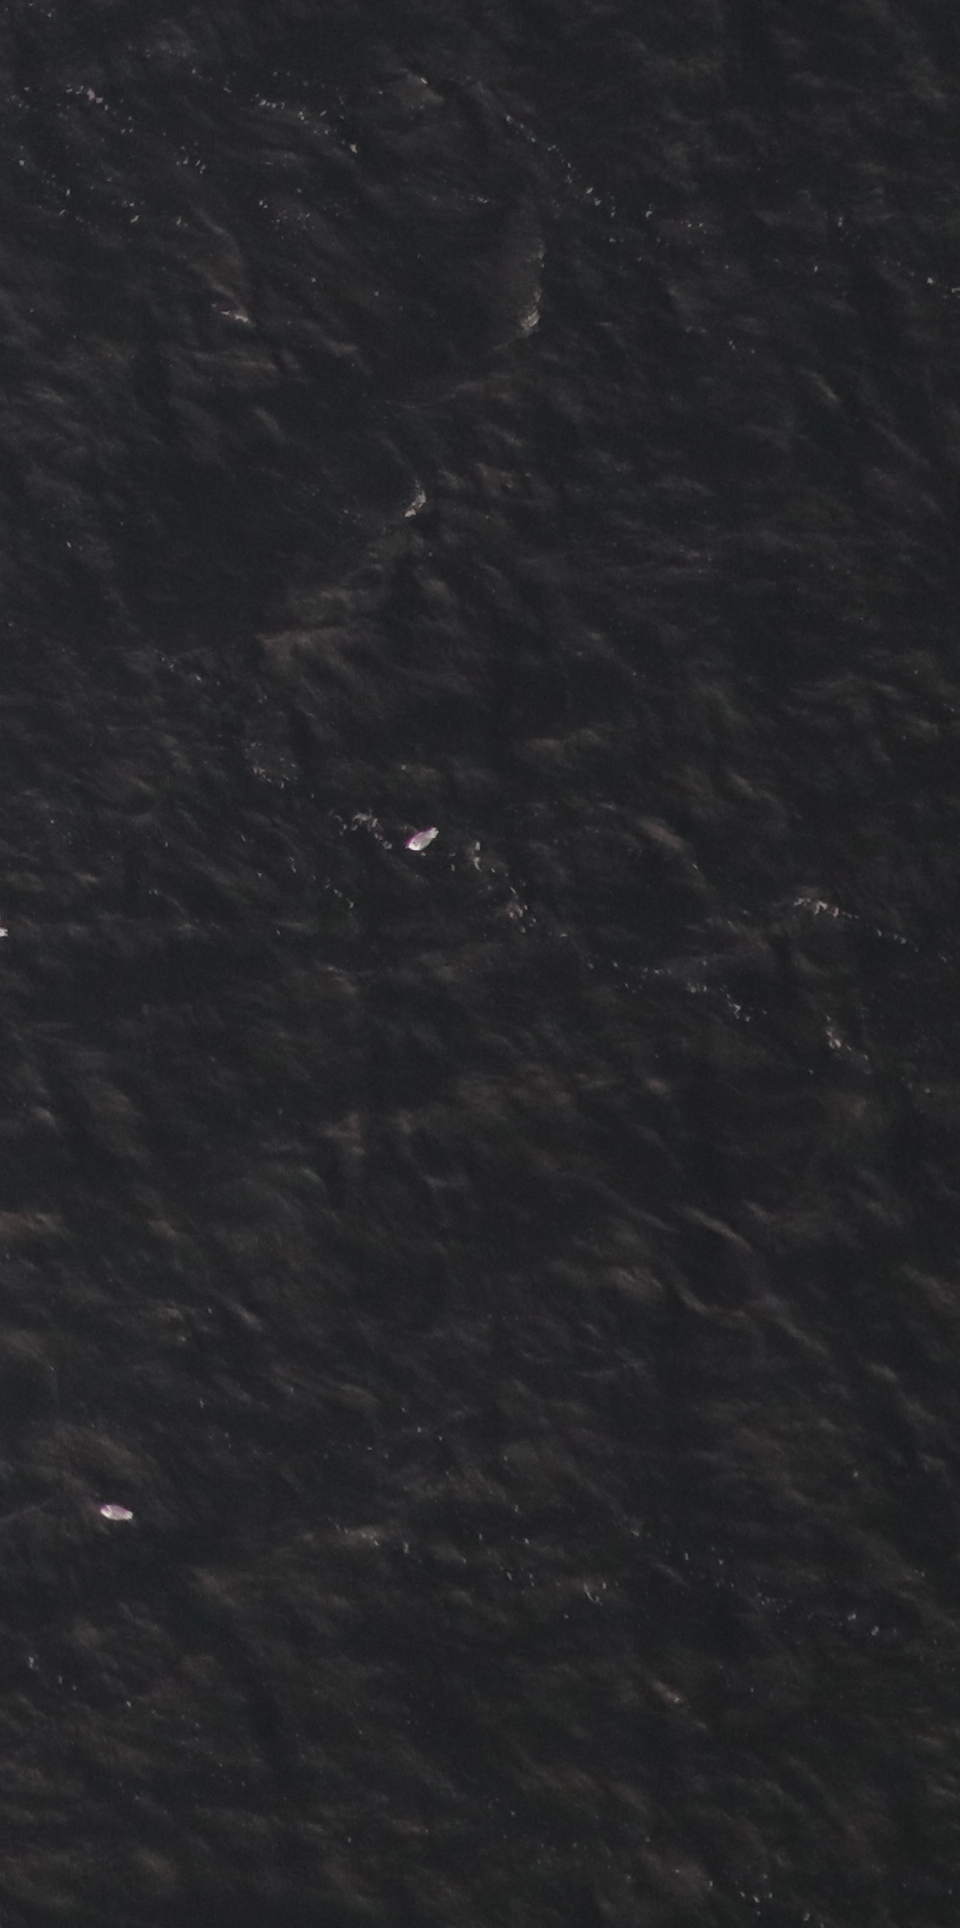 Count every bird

2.